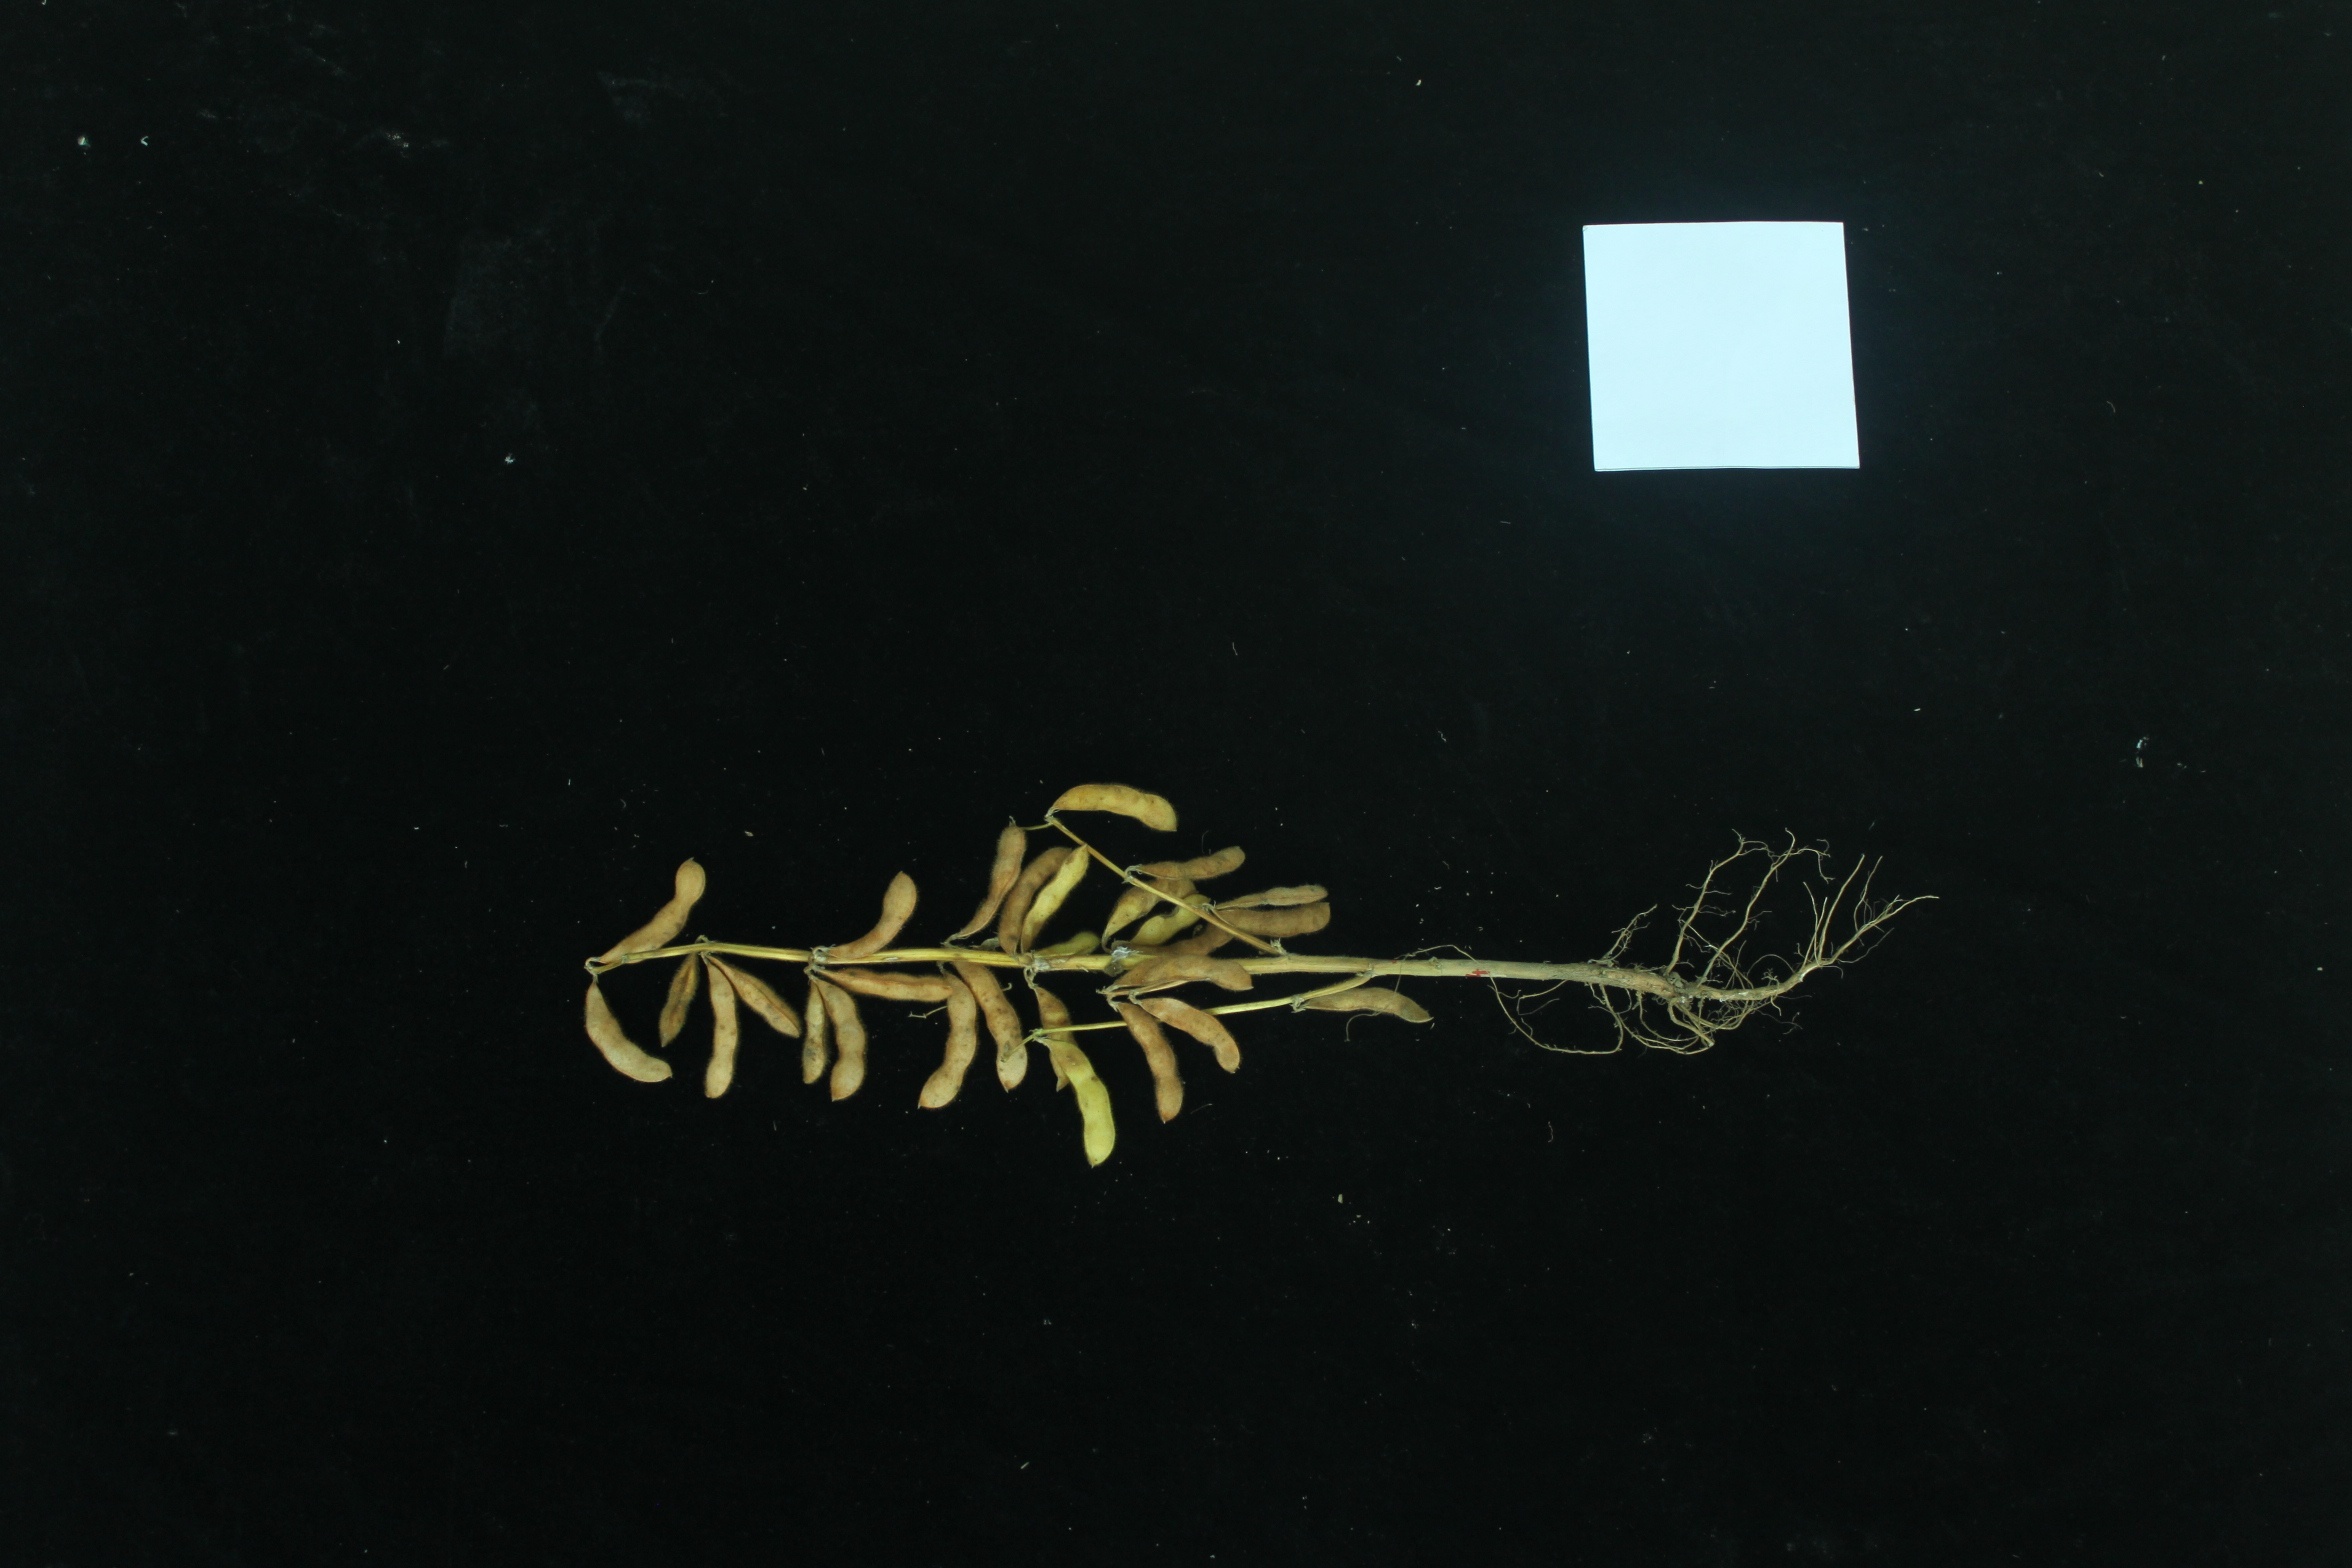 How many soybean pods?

27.